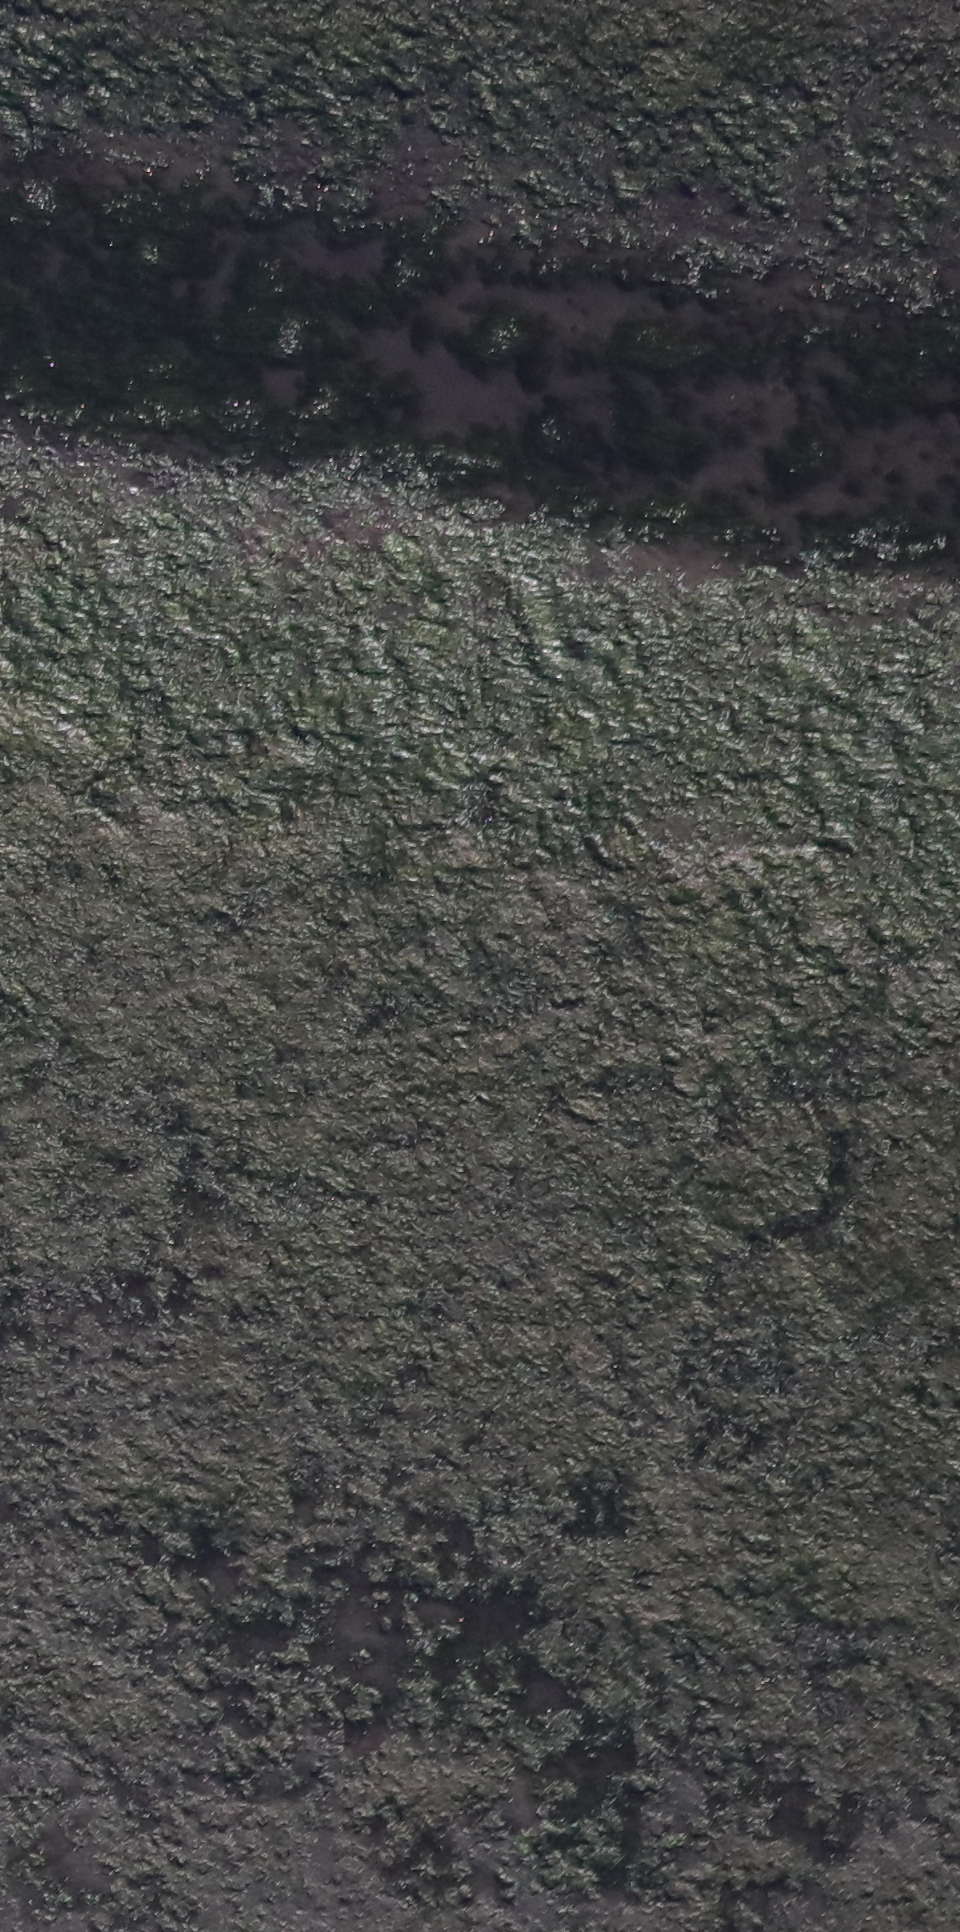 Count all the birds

0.